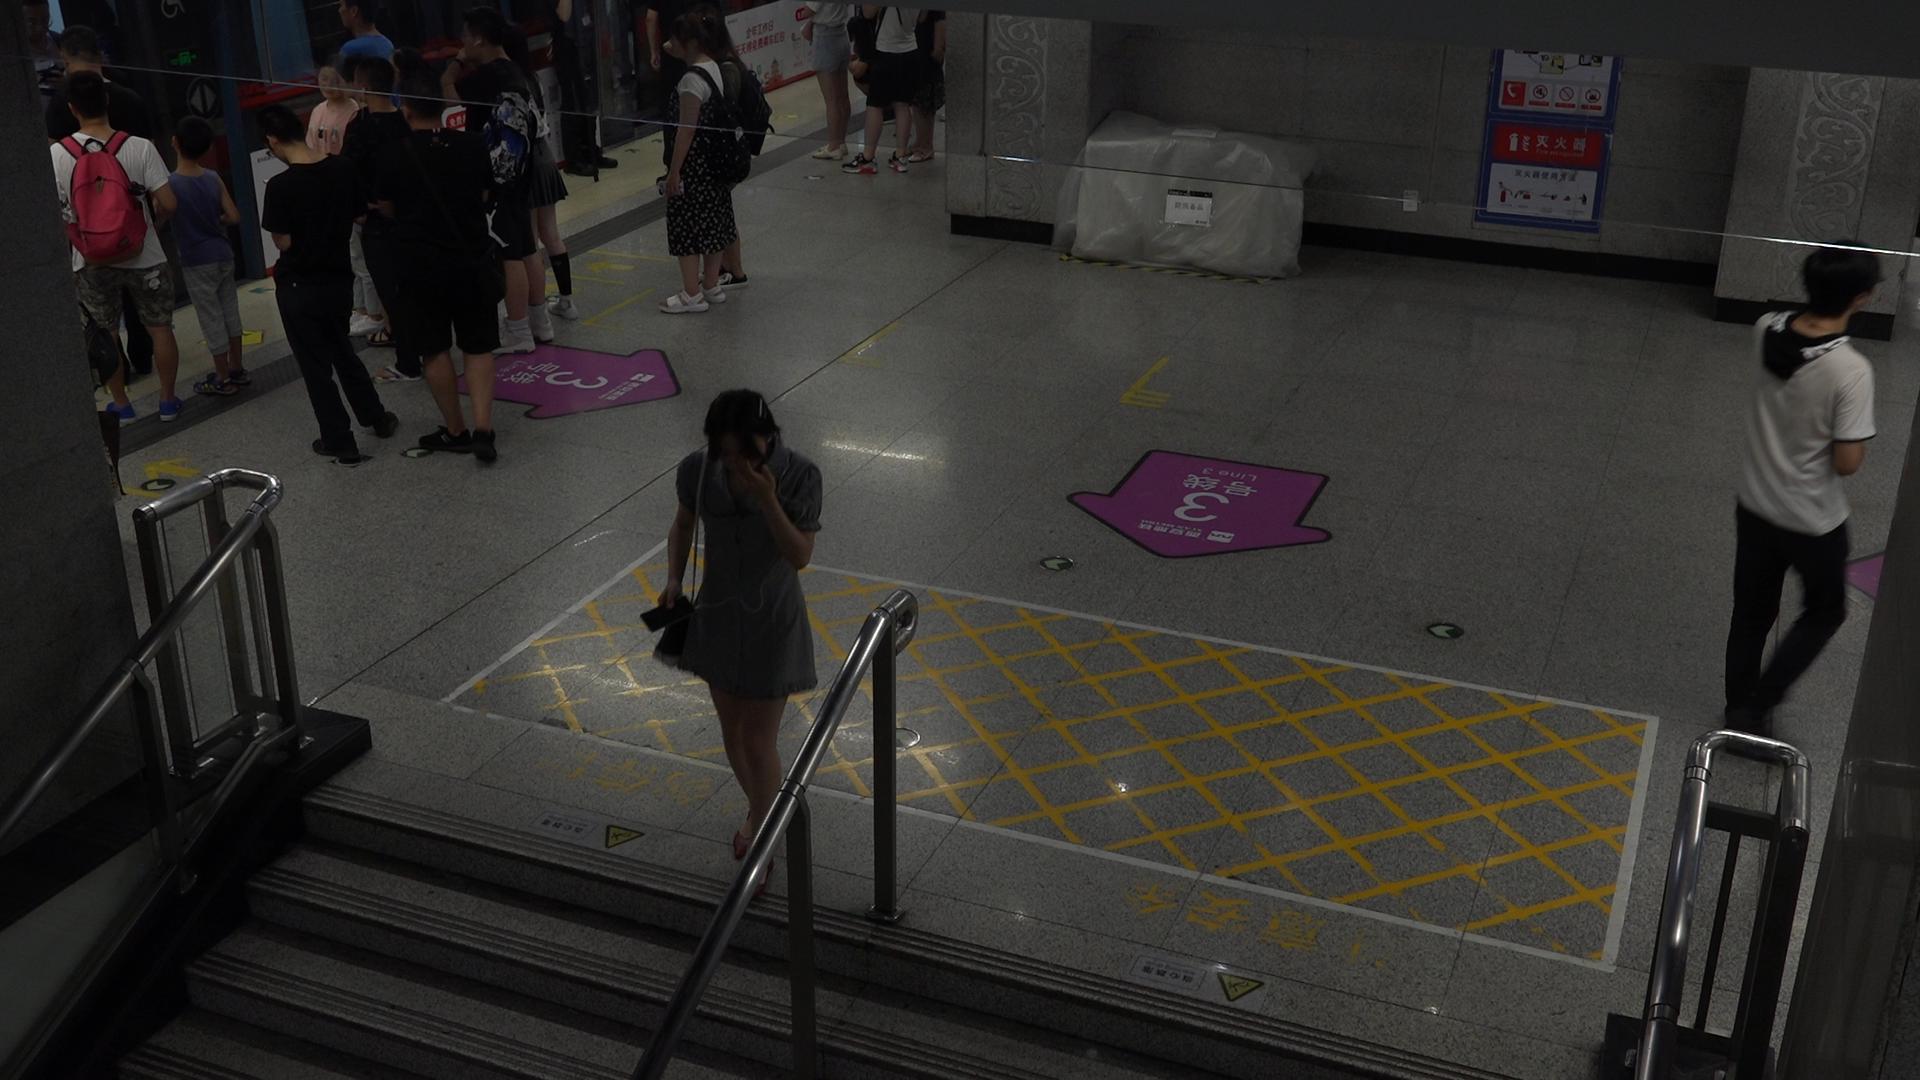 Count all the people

15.